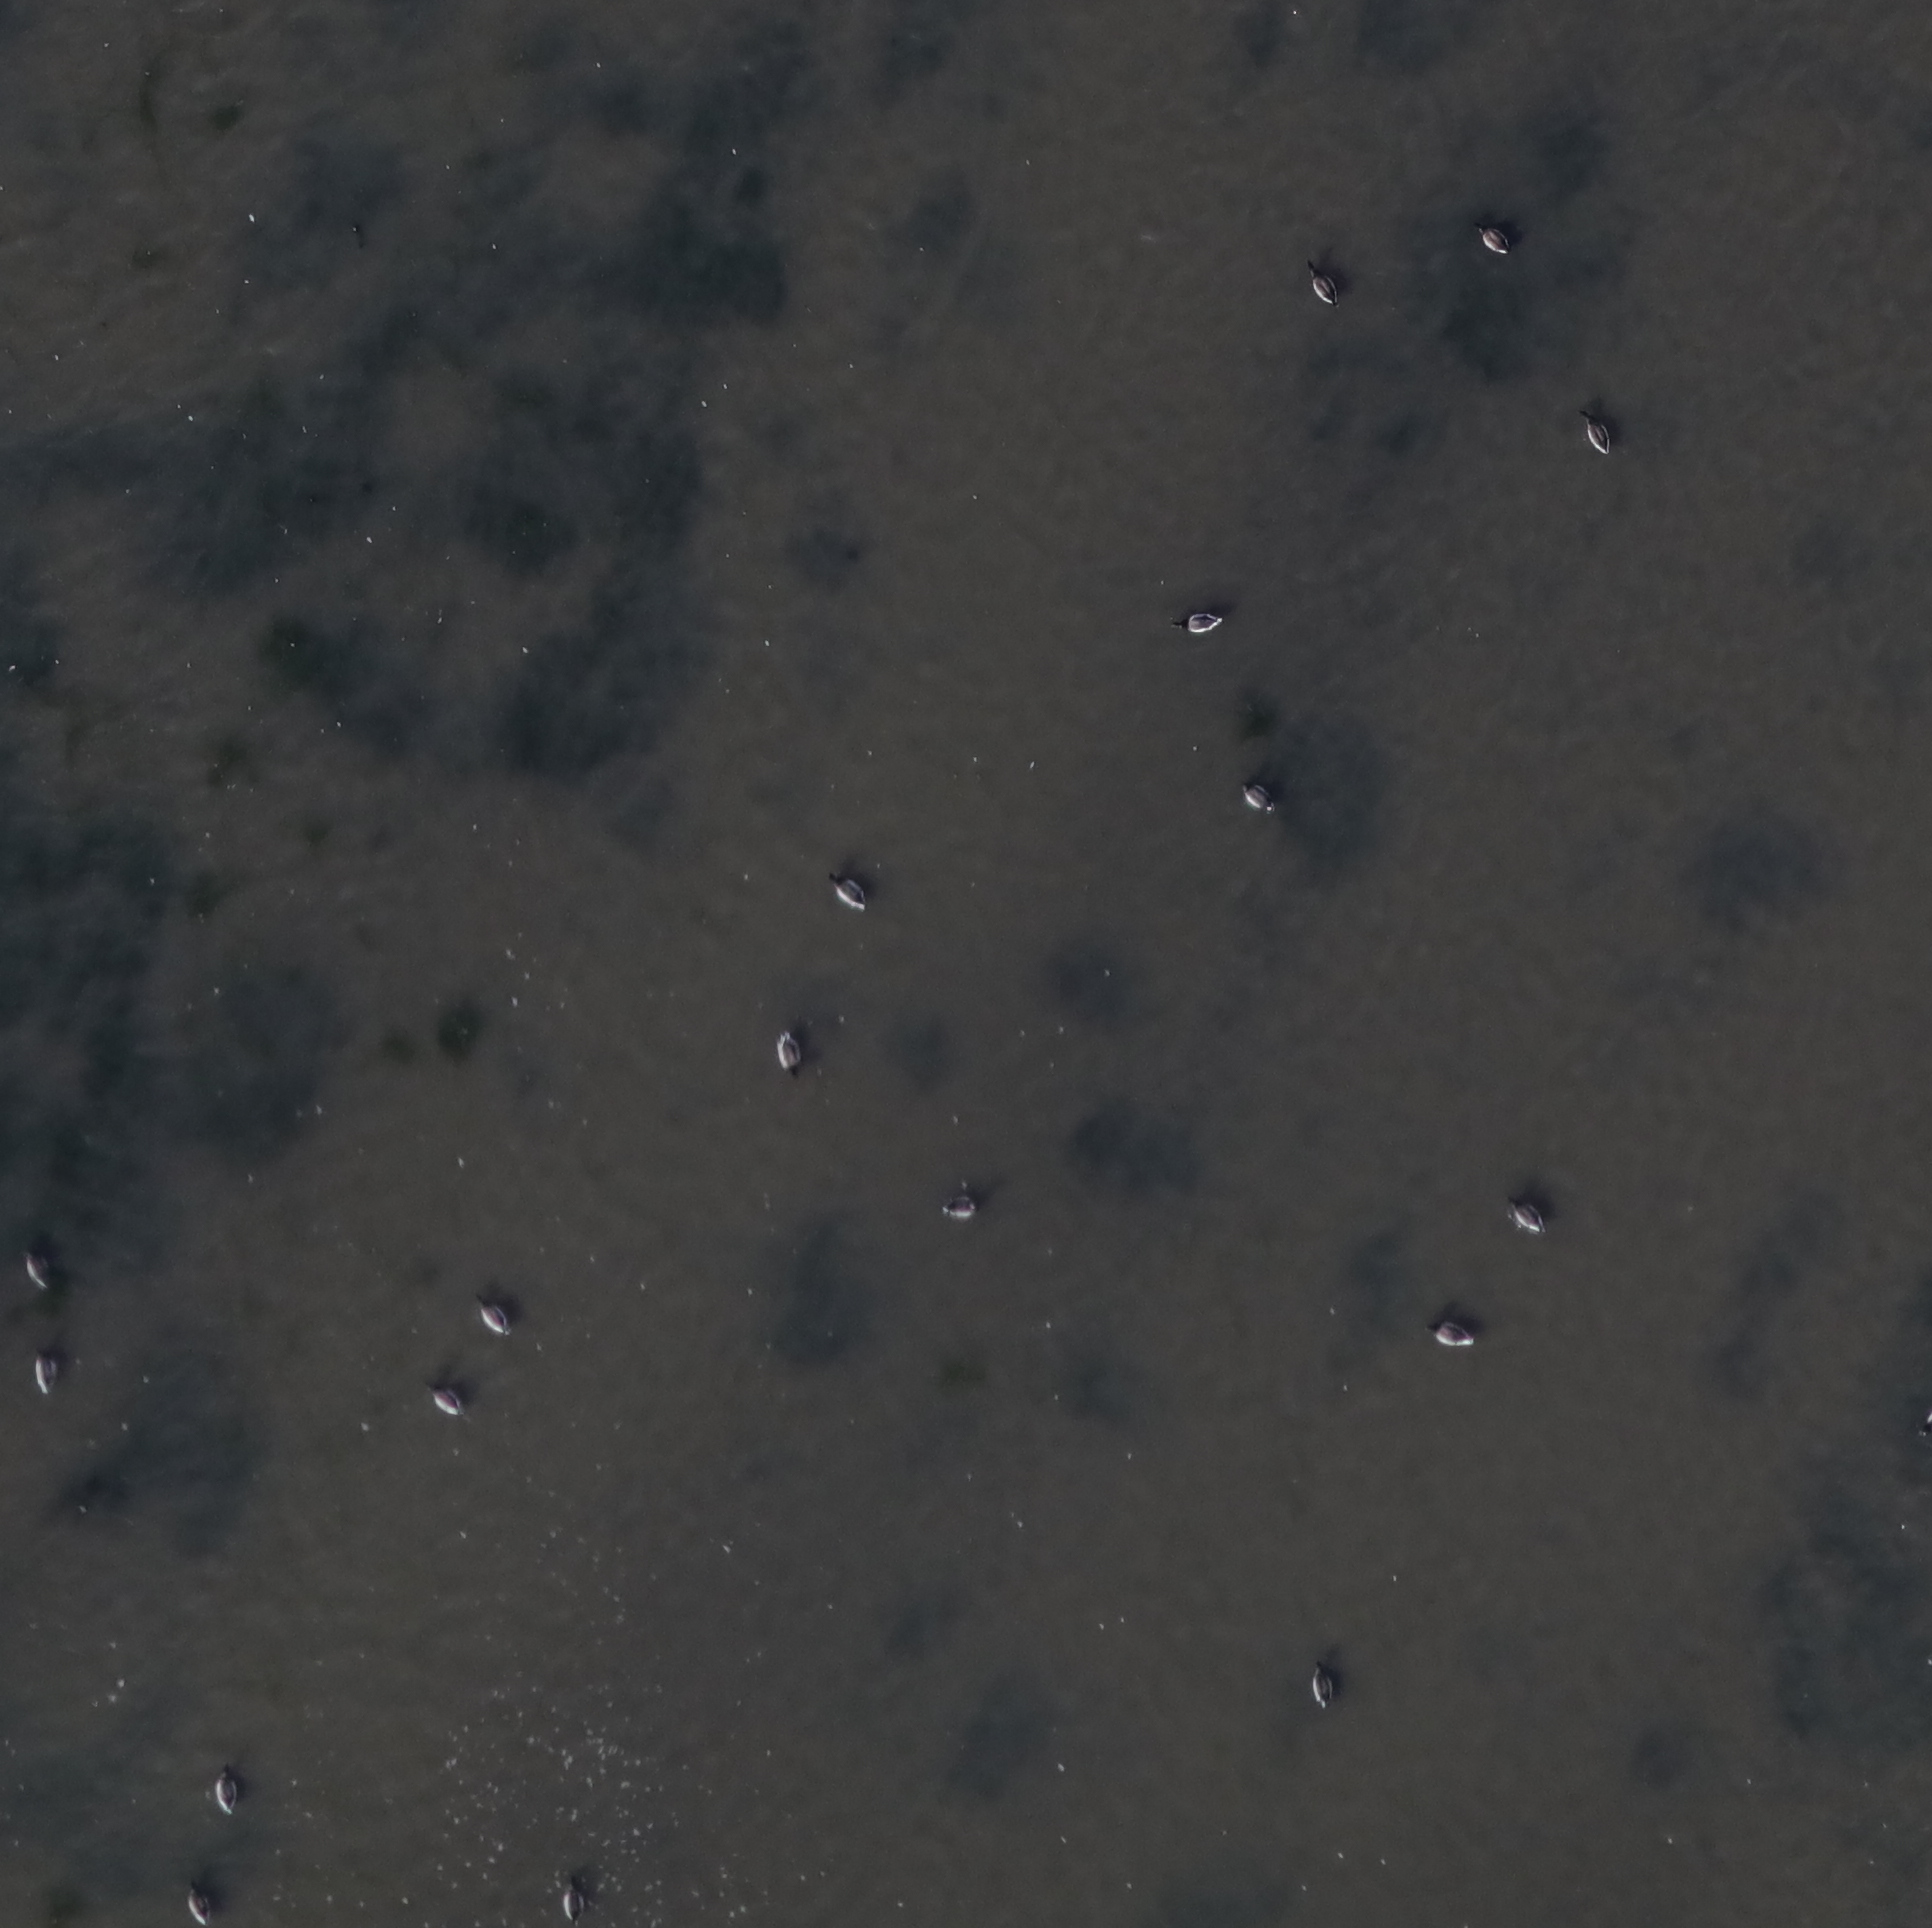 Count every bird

18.